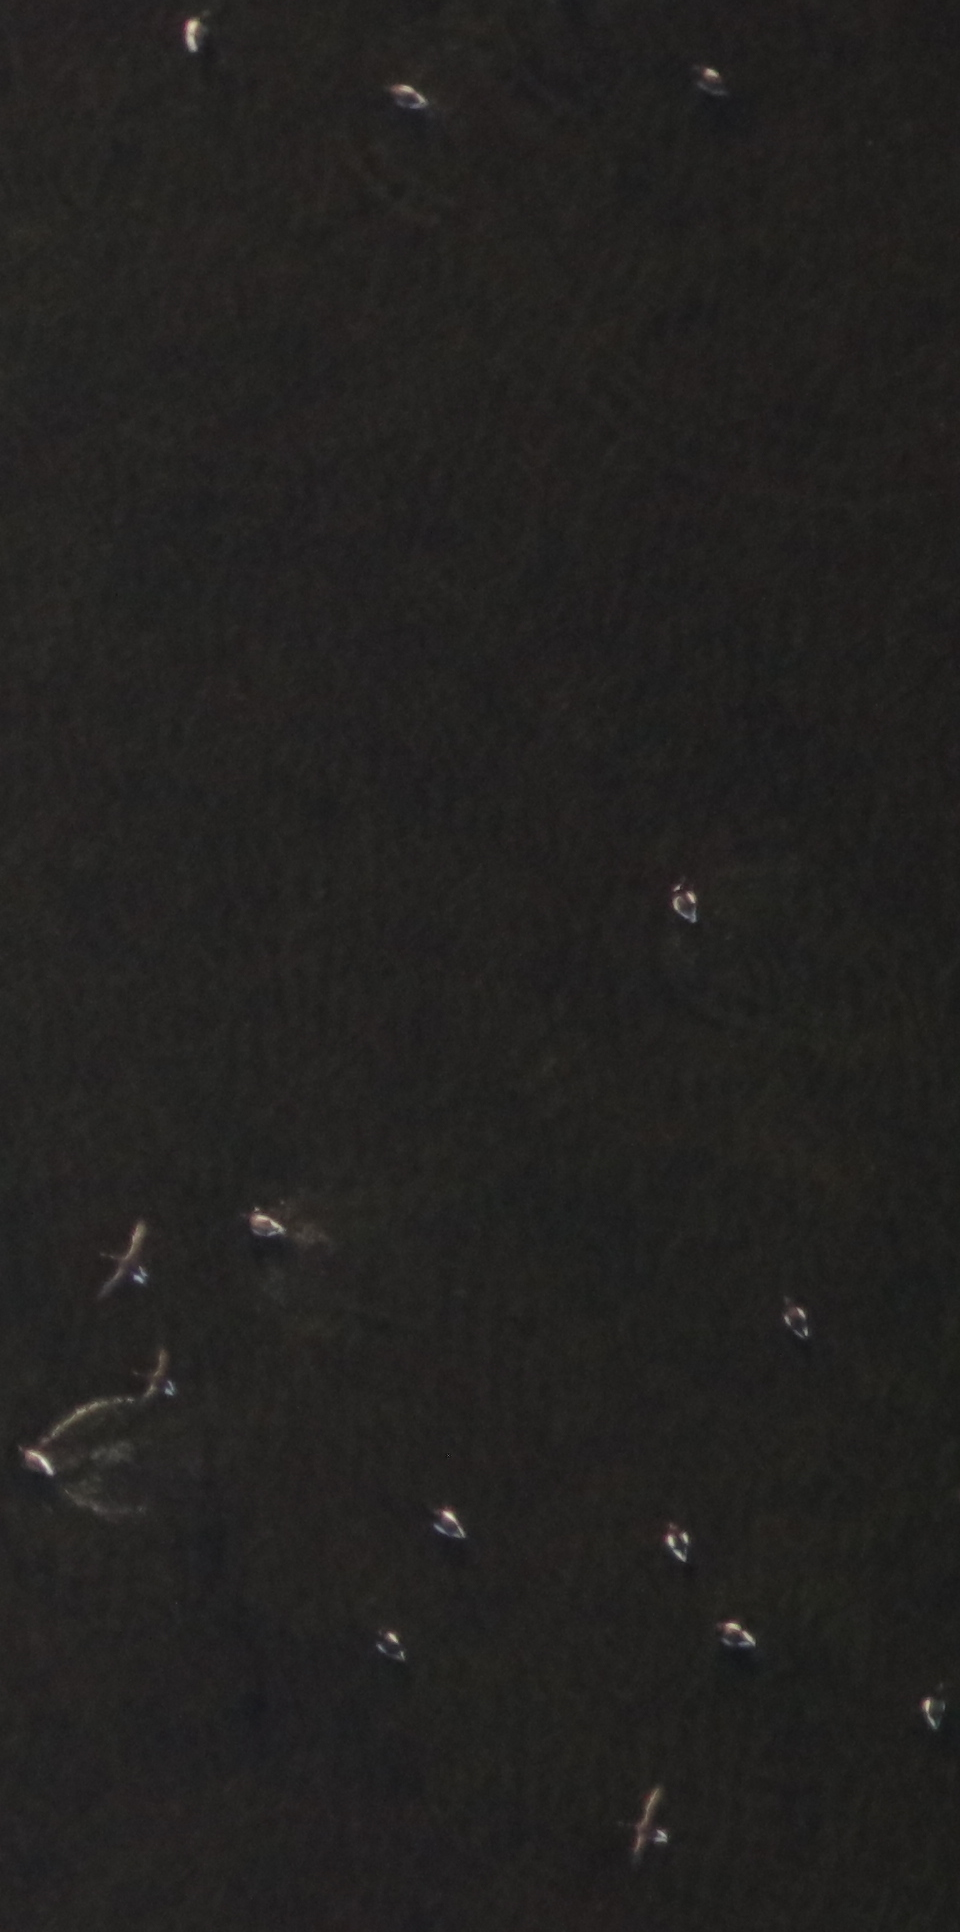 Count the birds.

15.